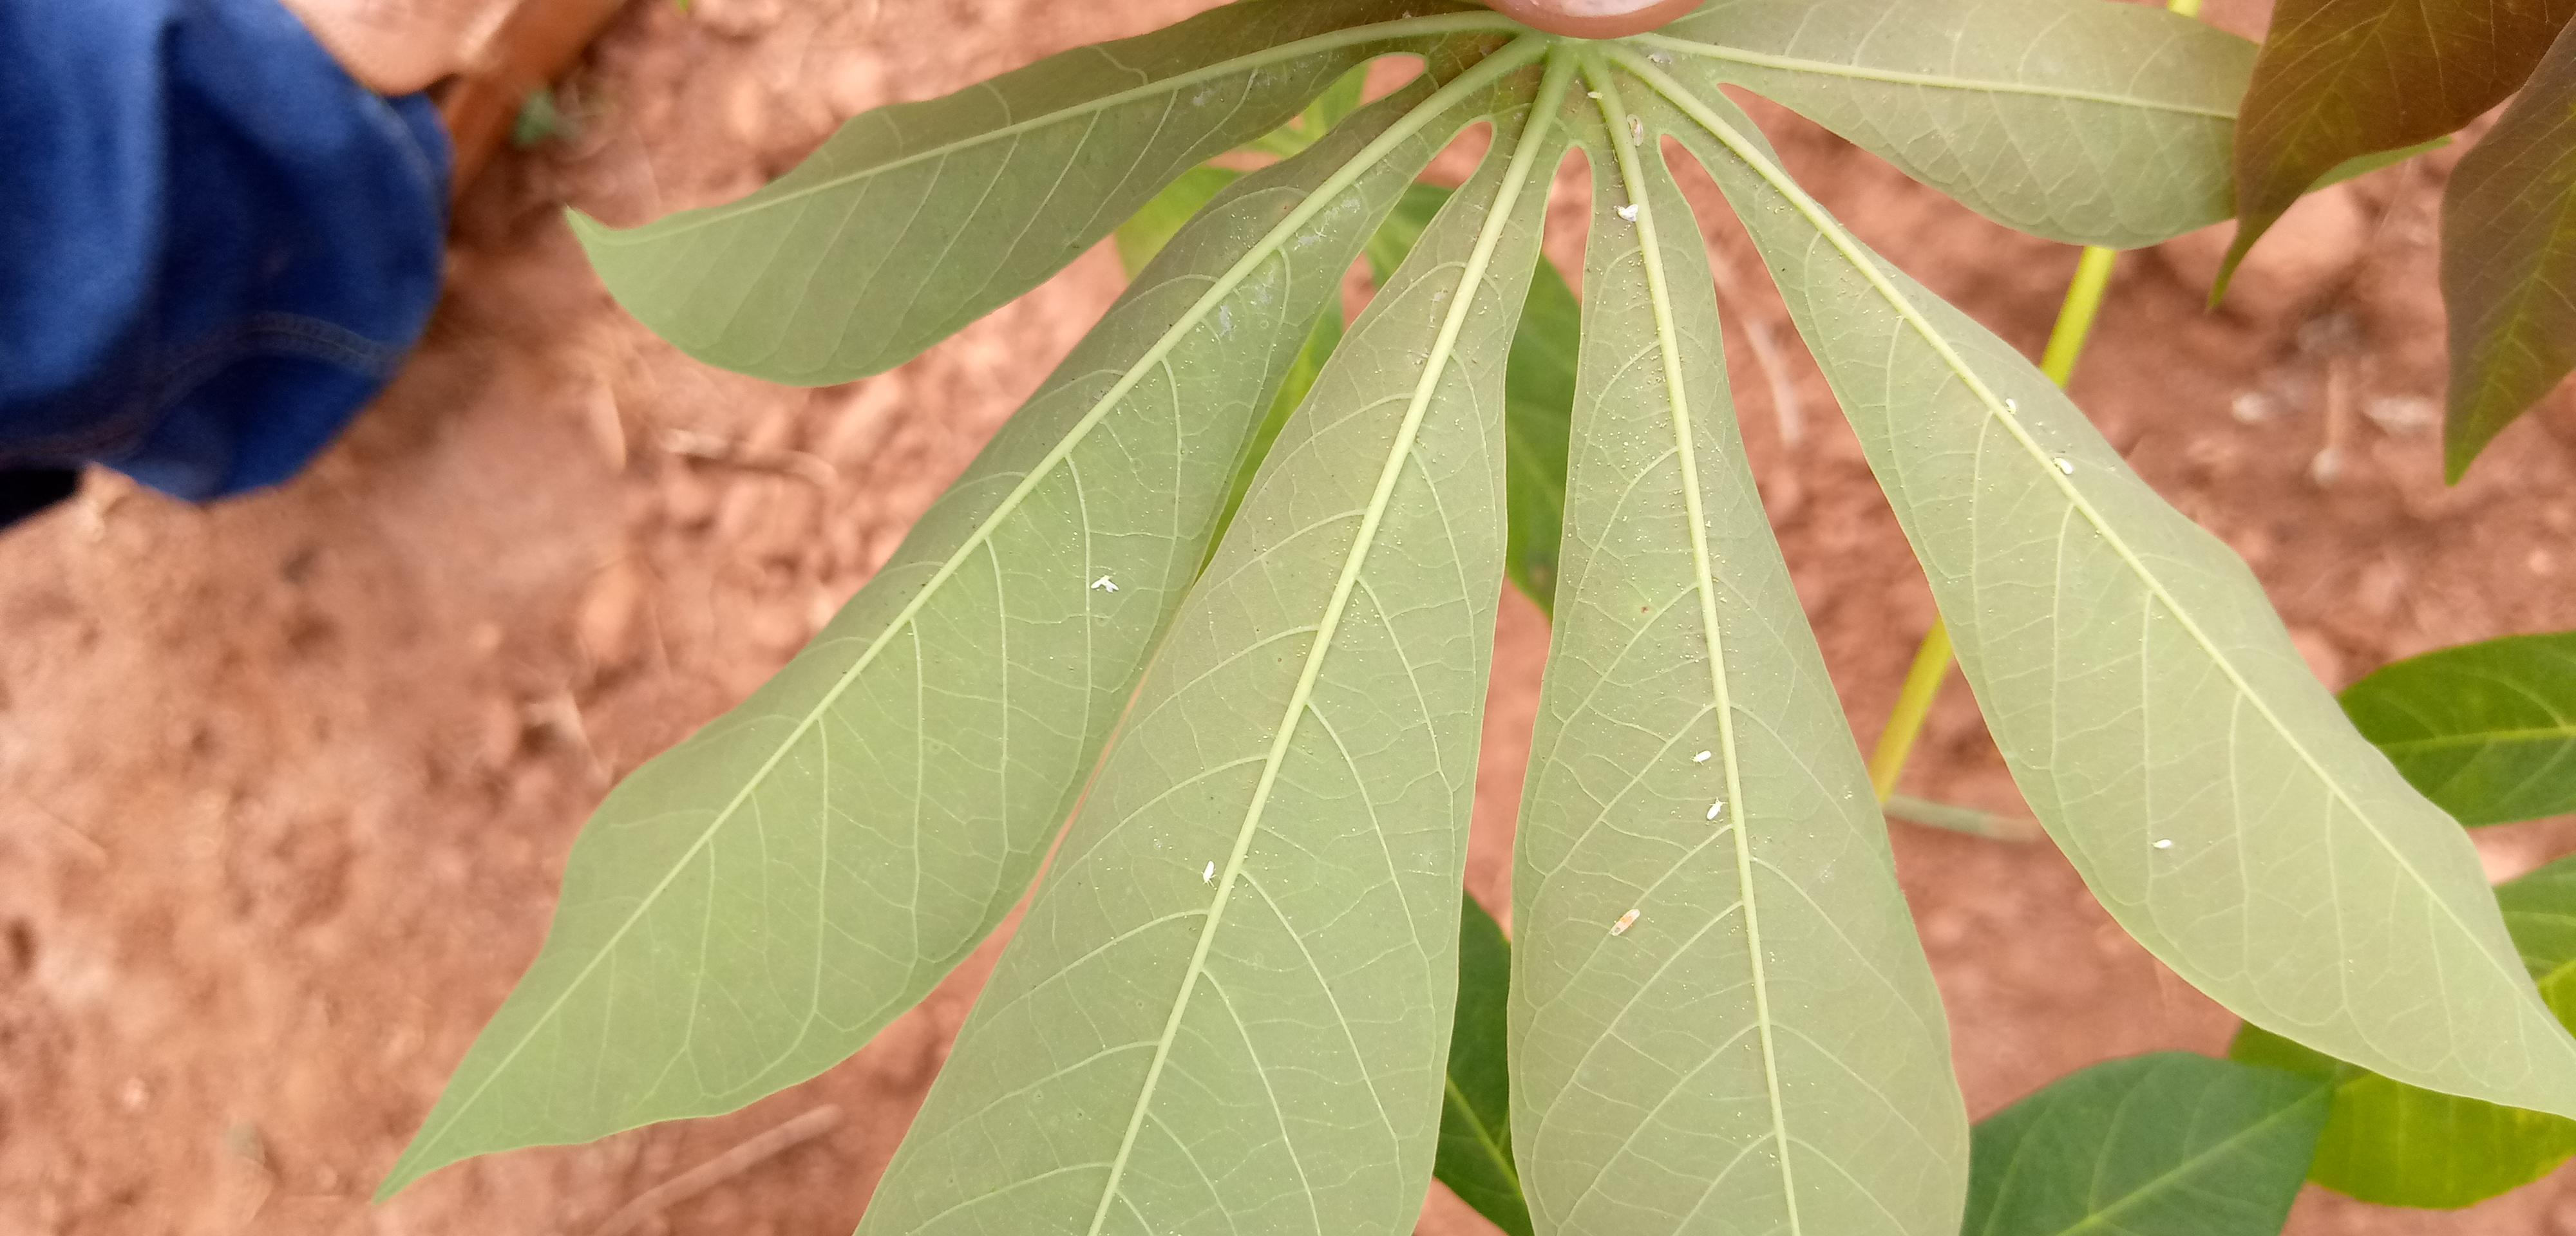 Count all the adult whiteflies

9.